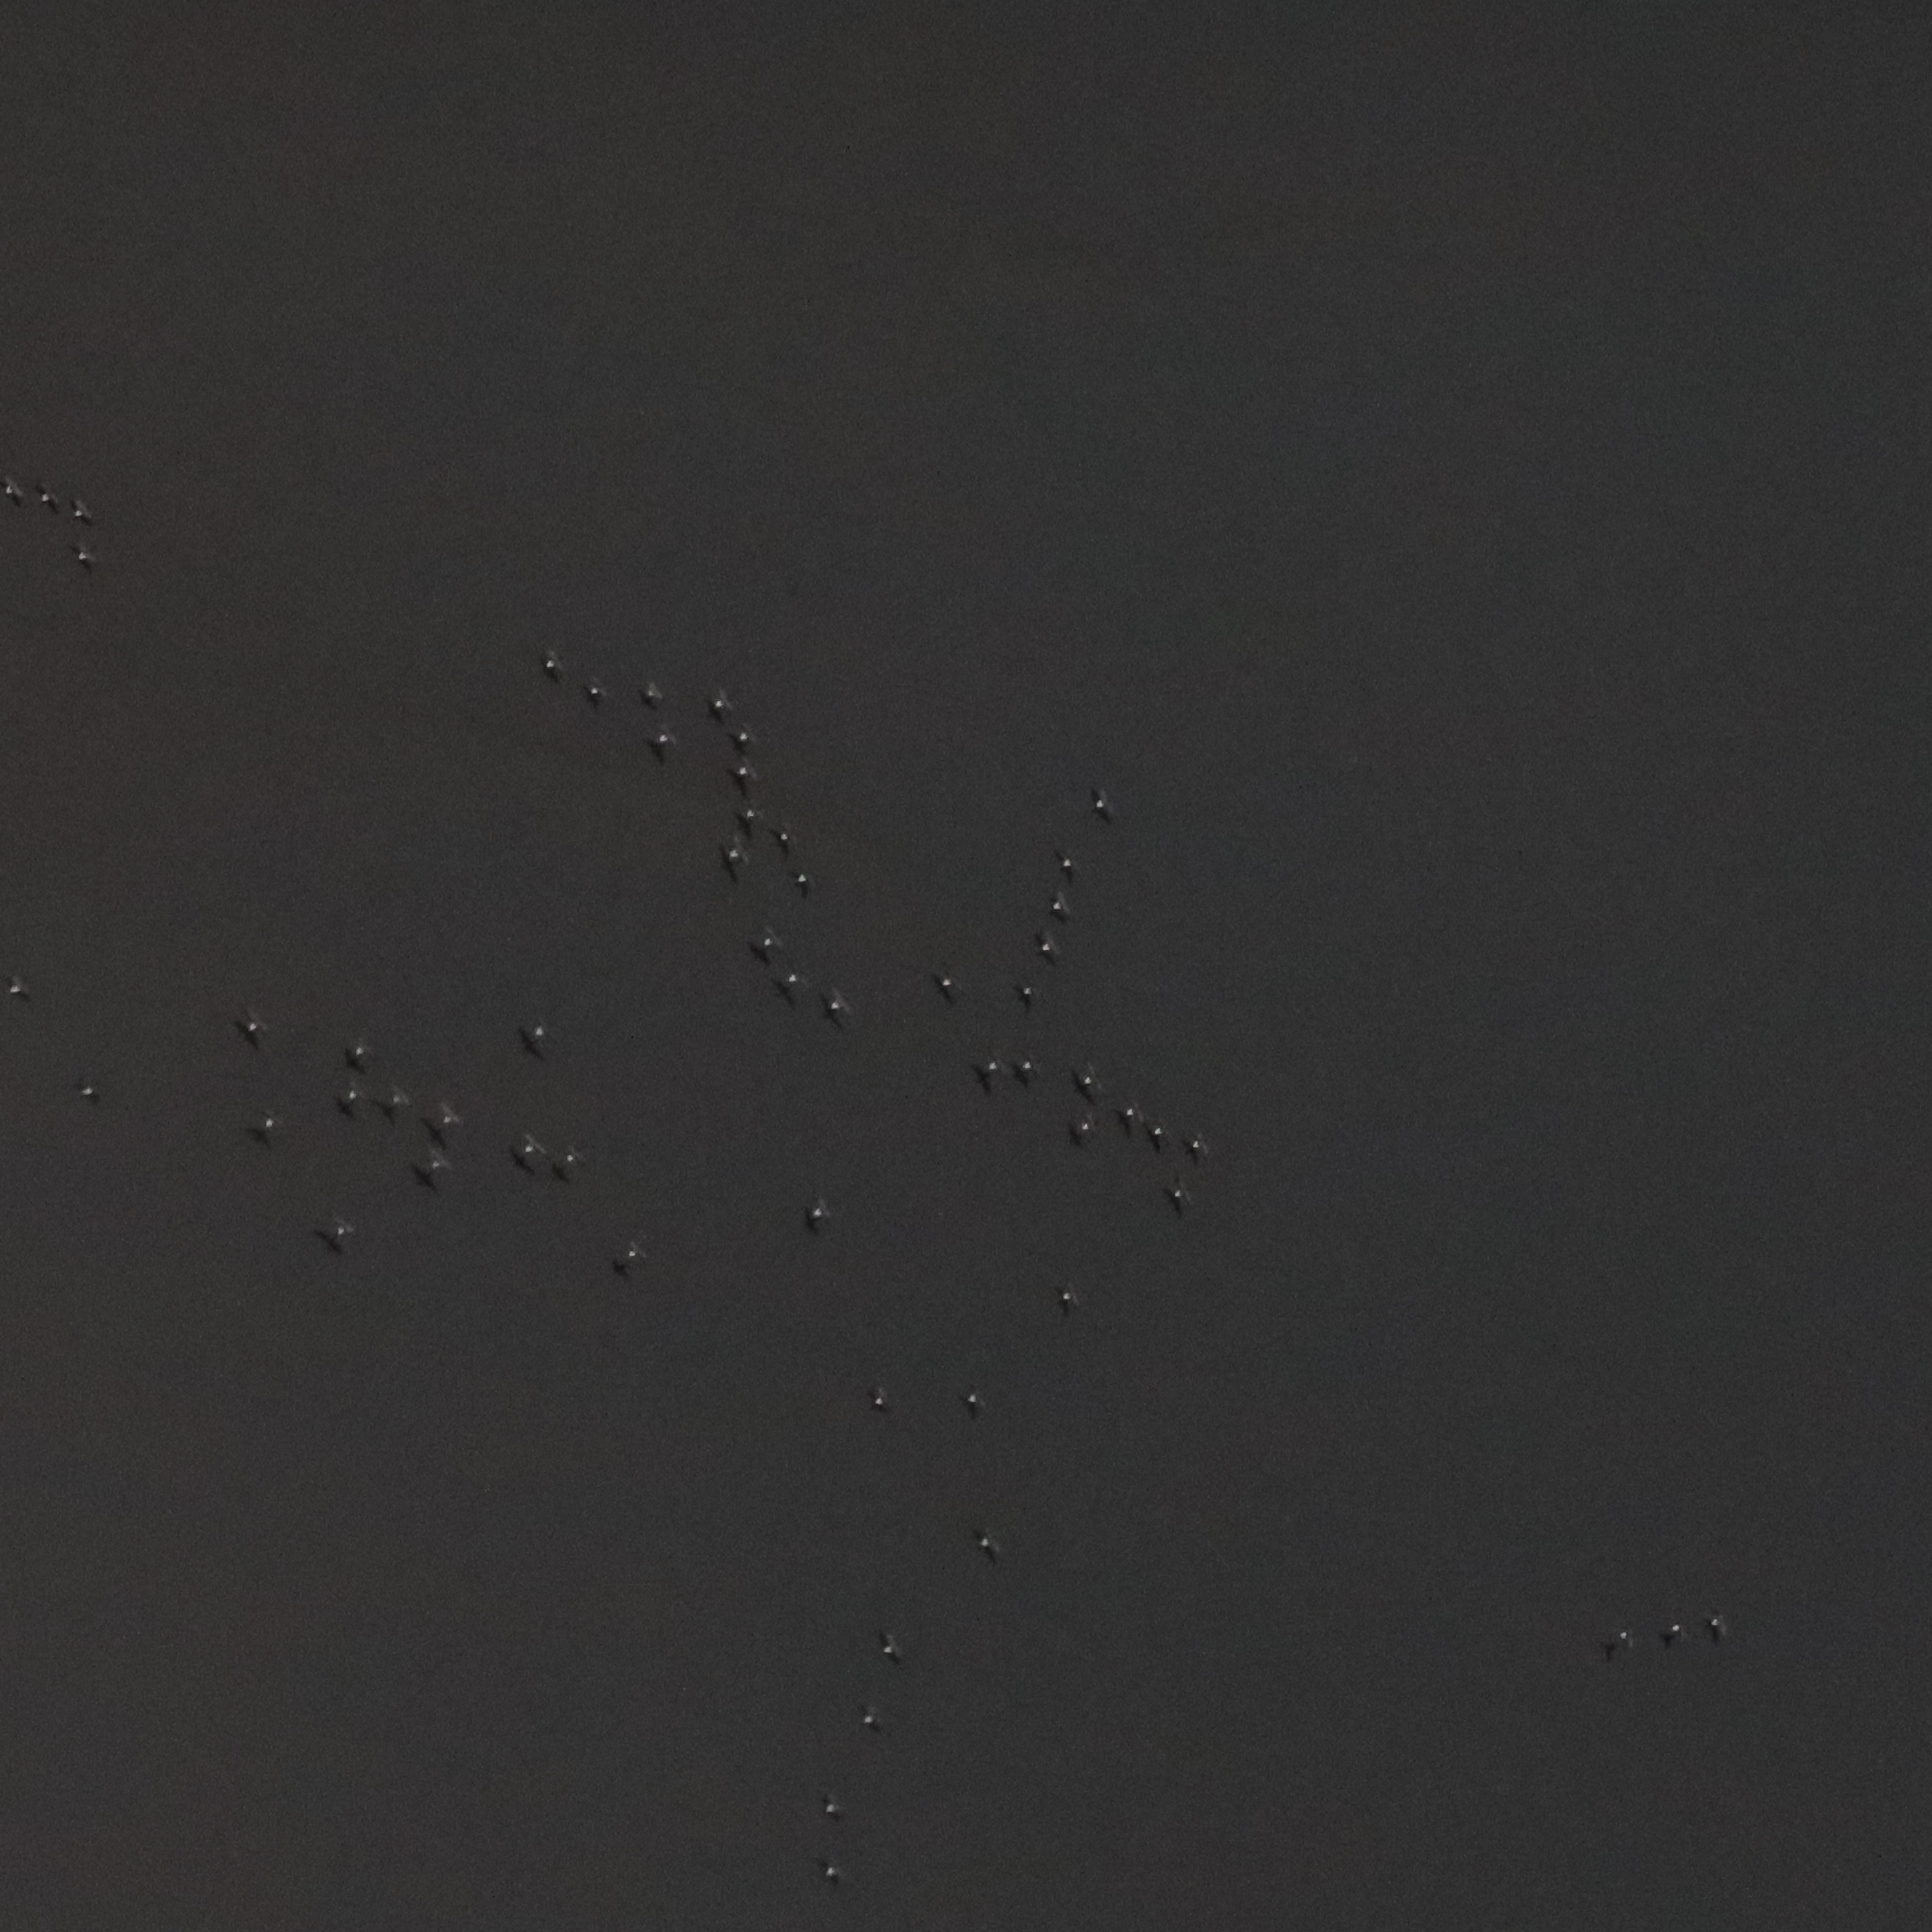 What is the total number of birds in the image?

58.